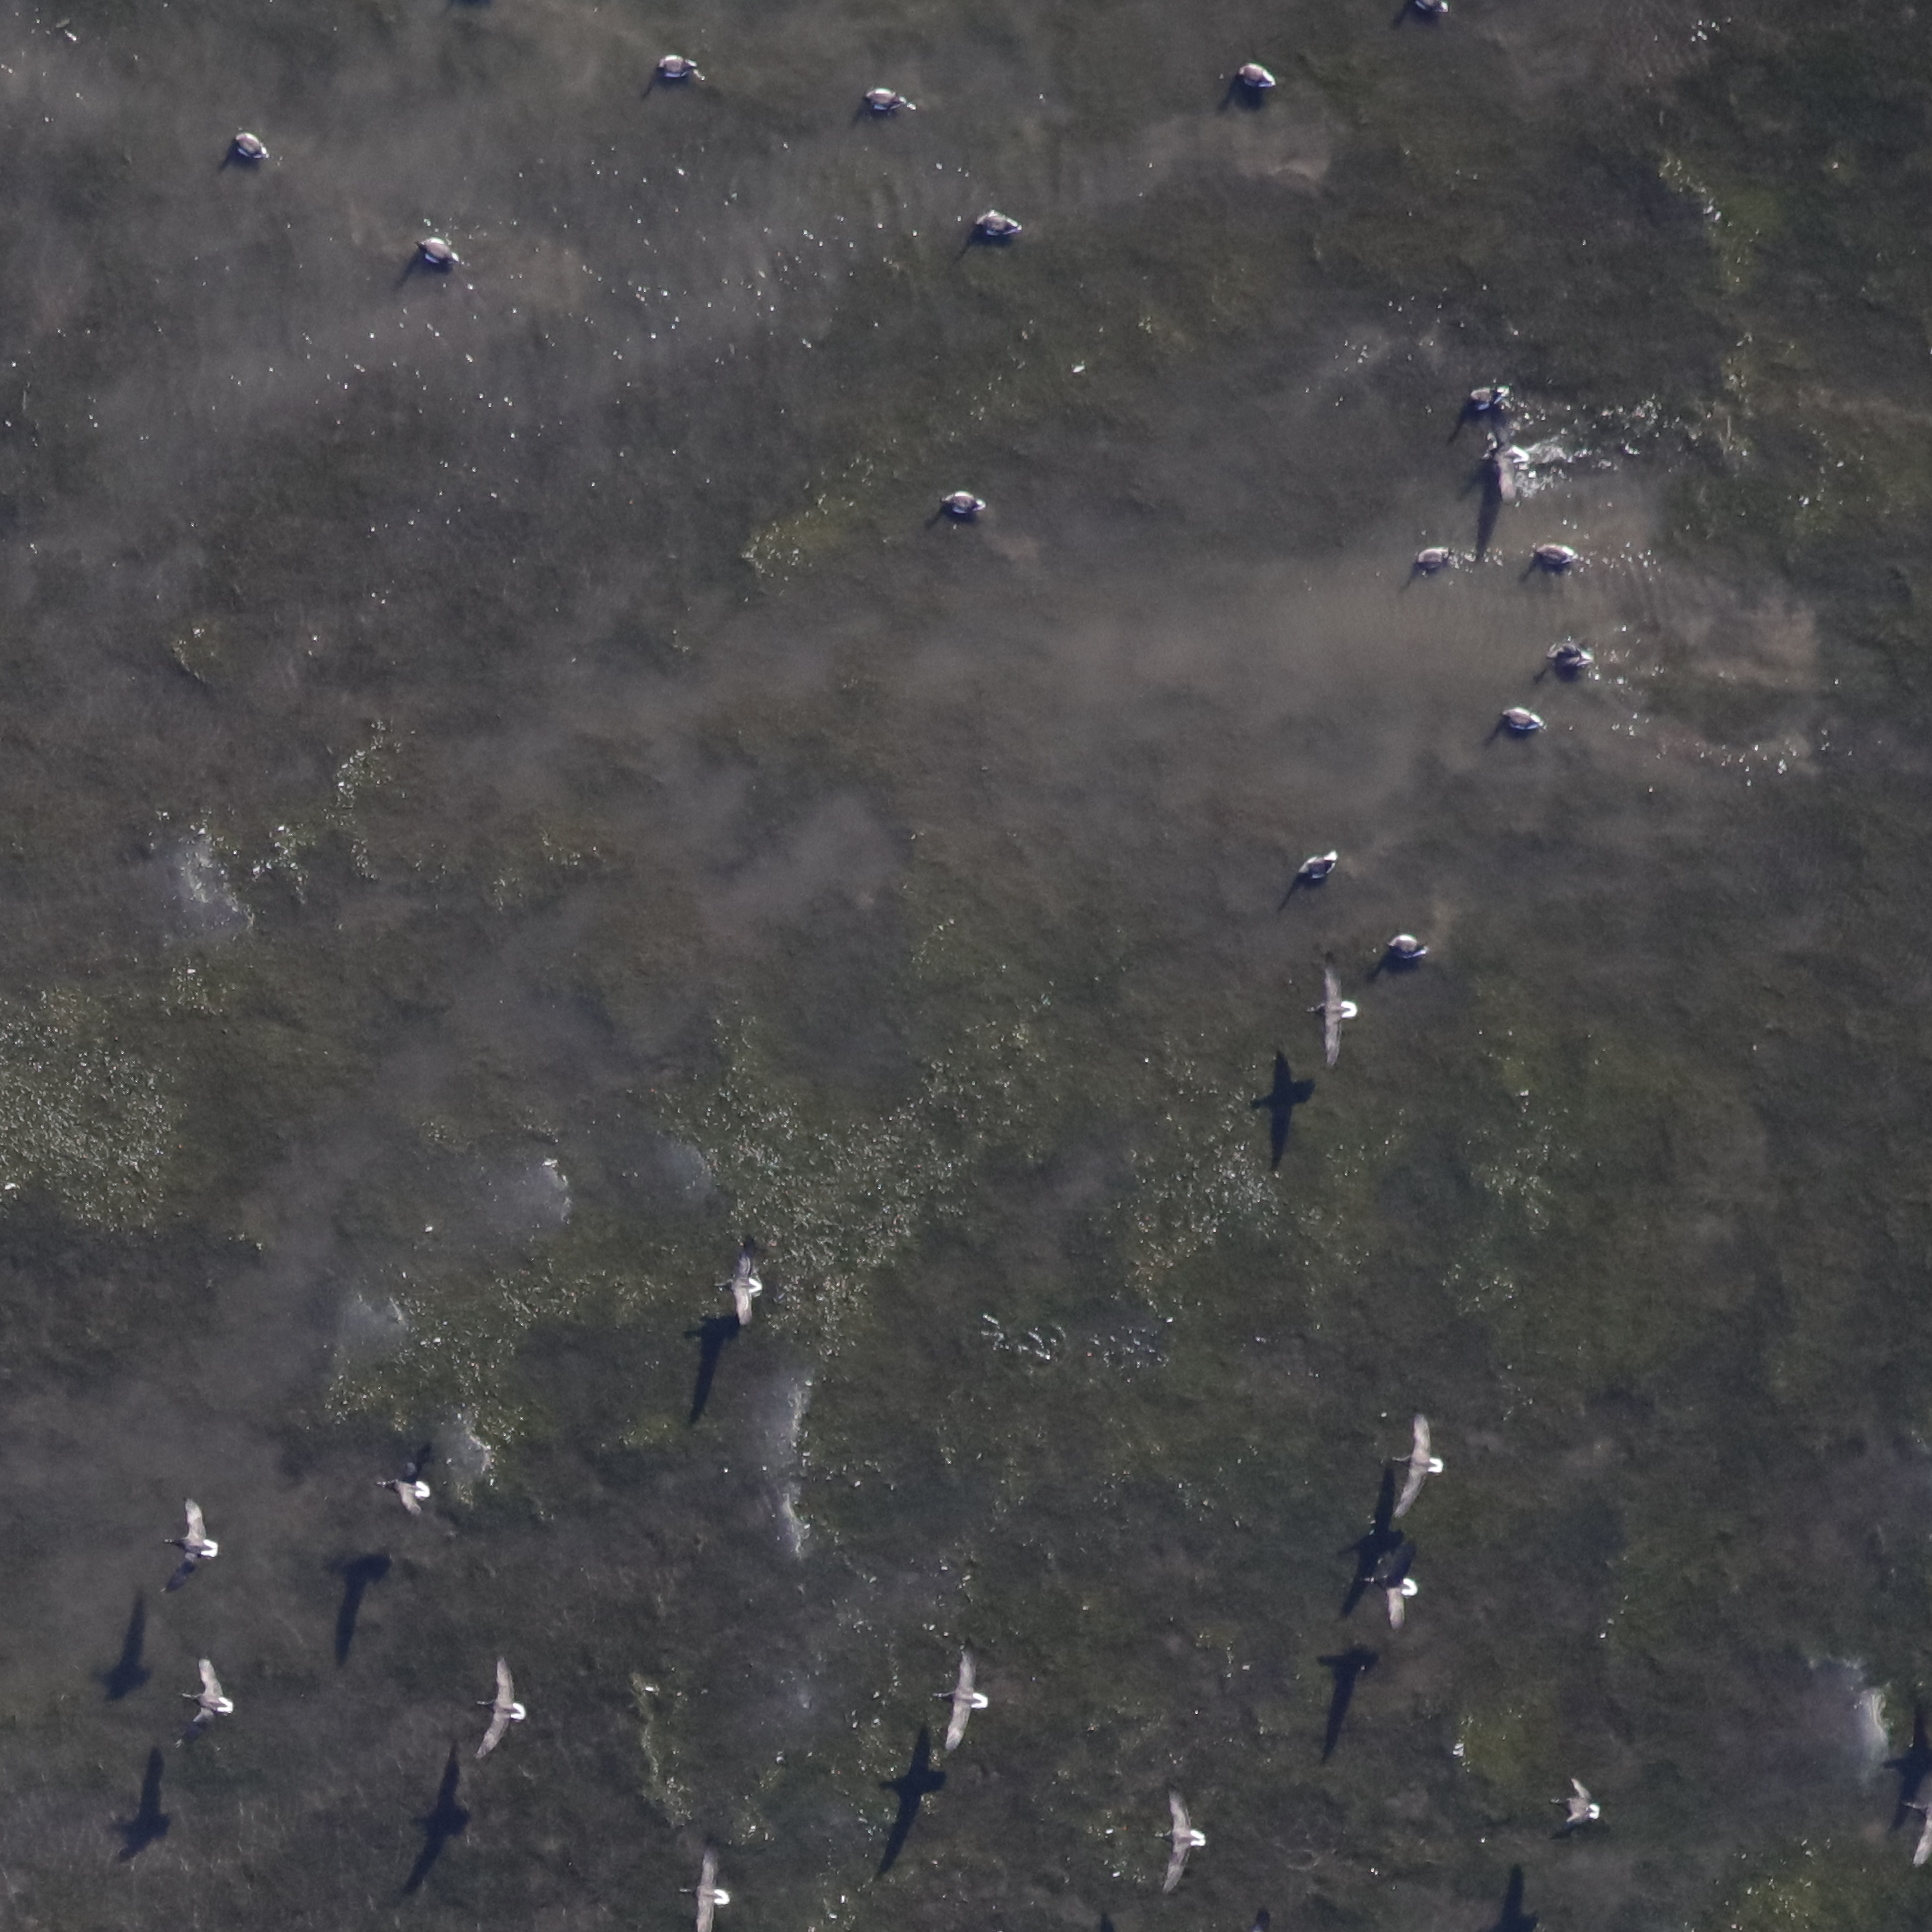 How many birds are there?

29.